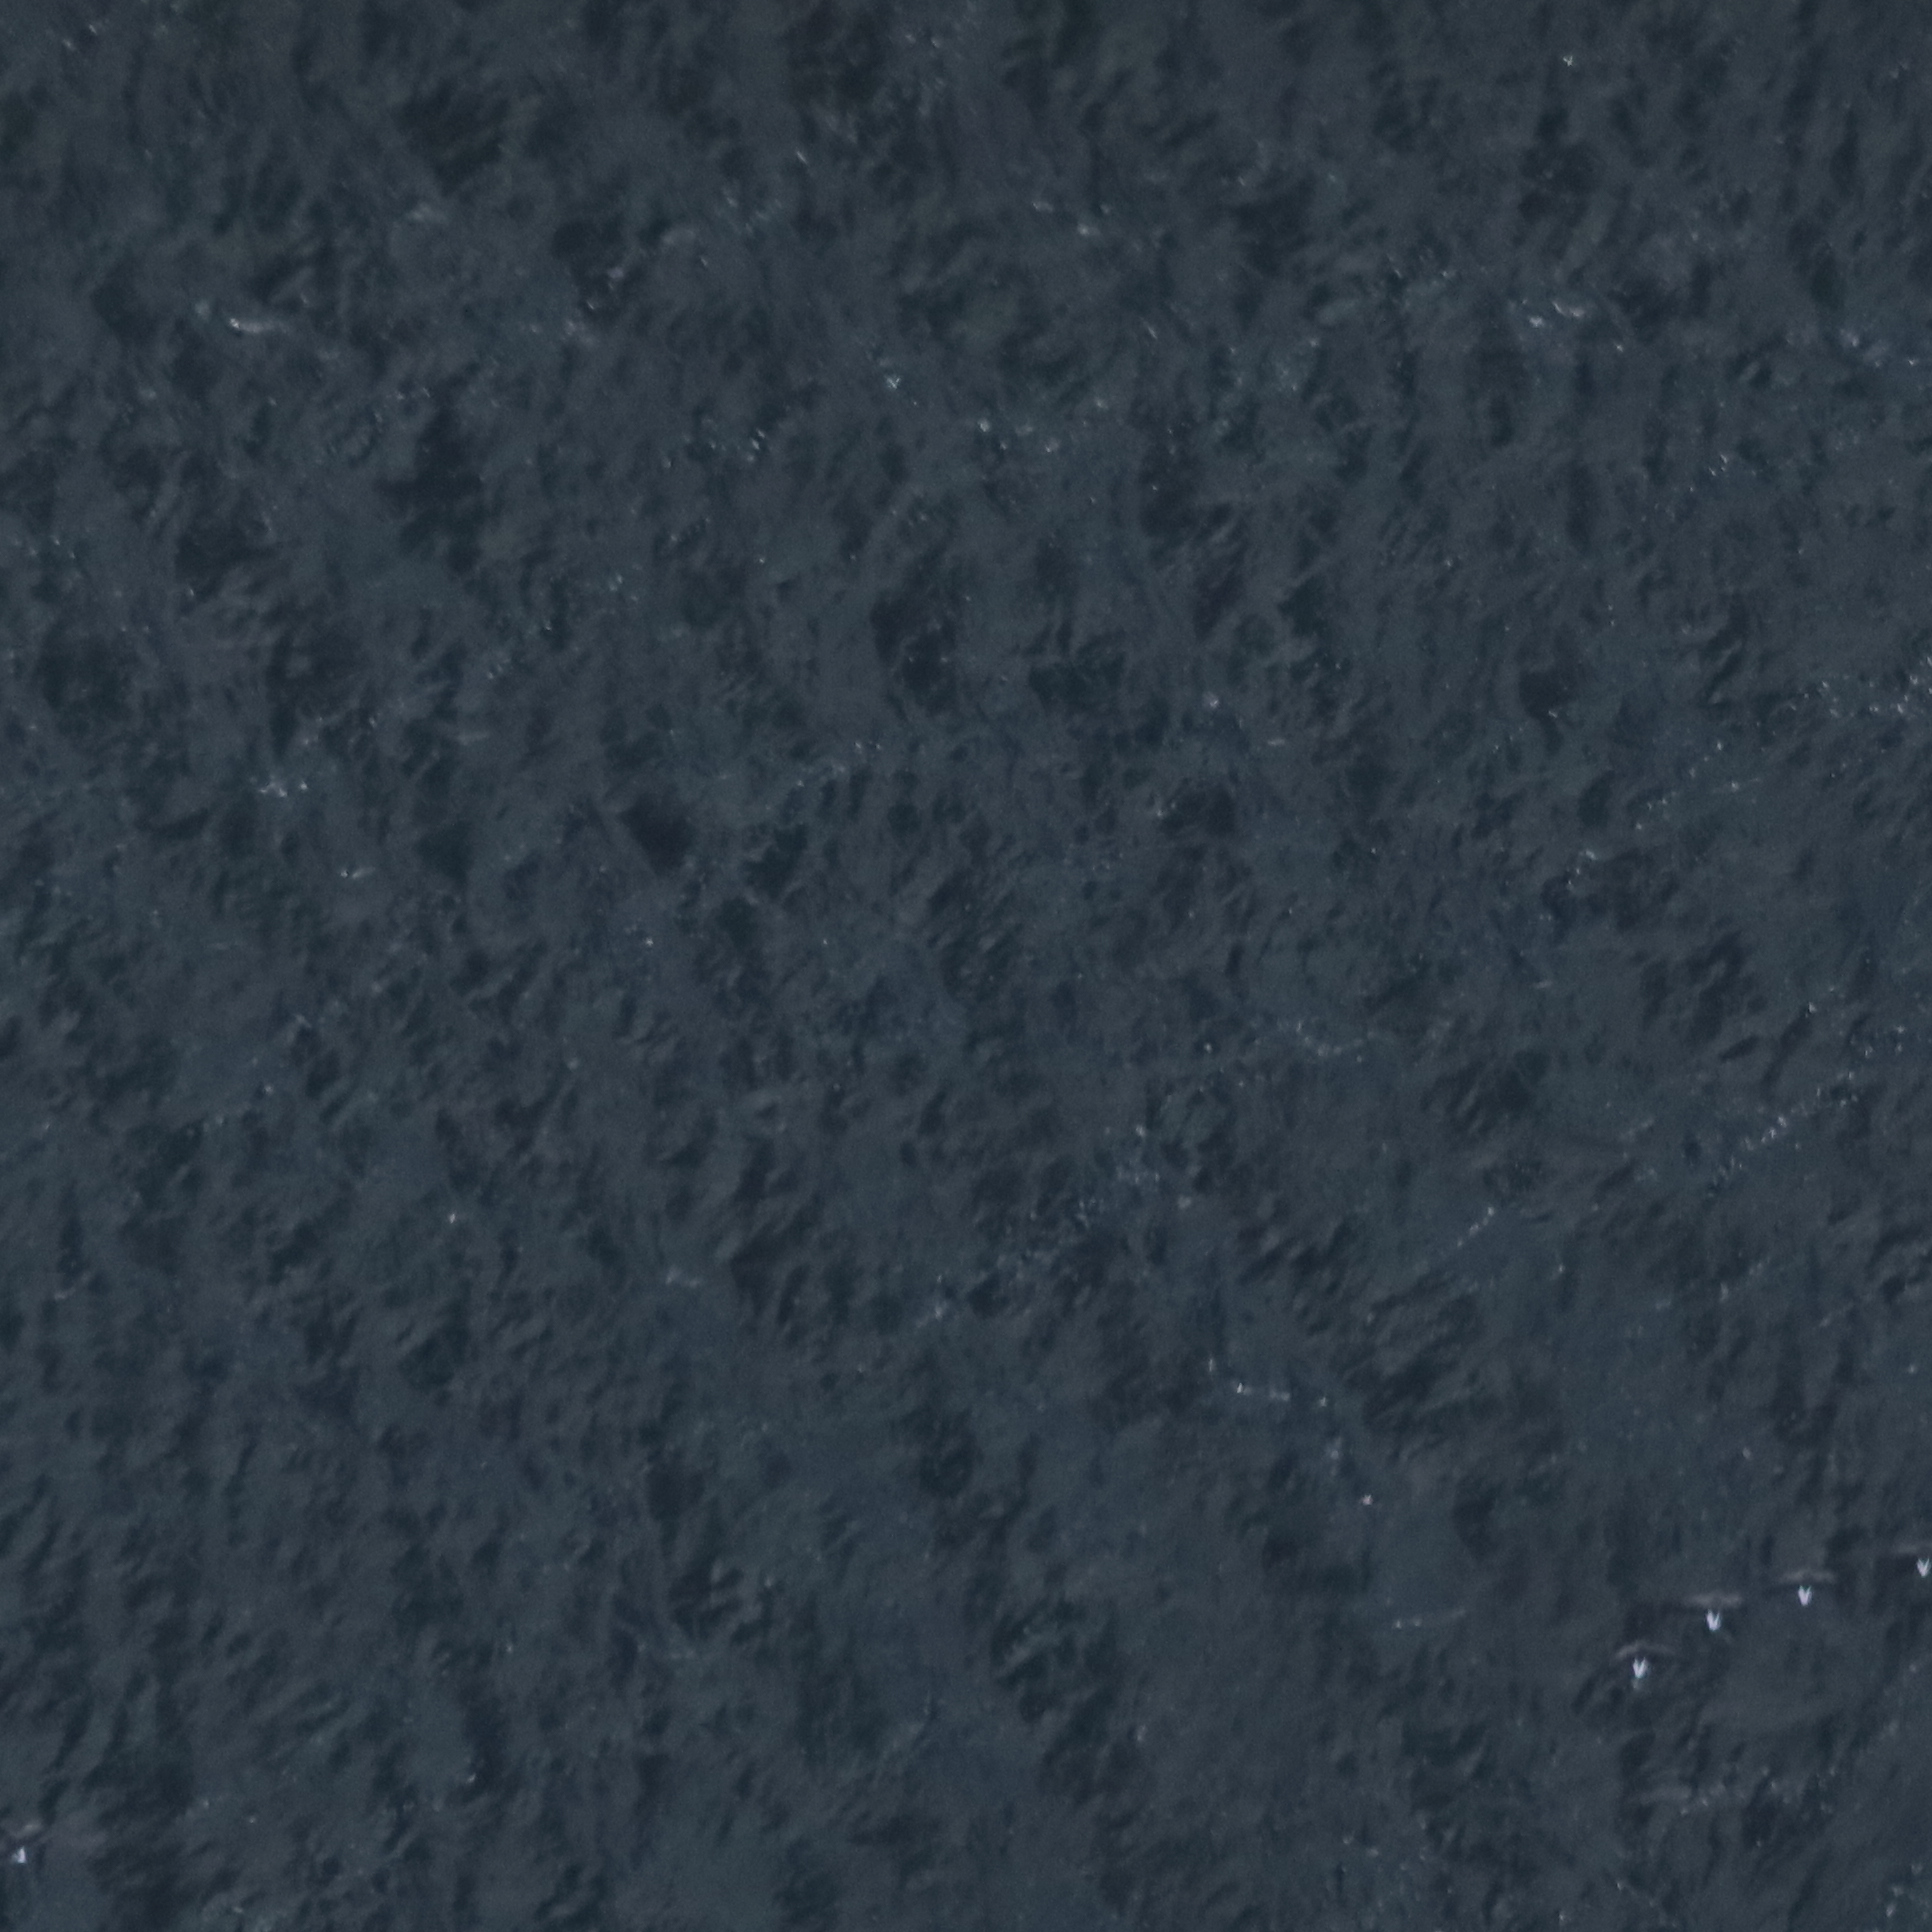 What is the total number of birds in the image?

5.